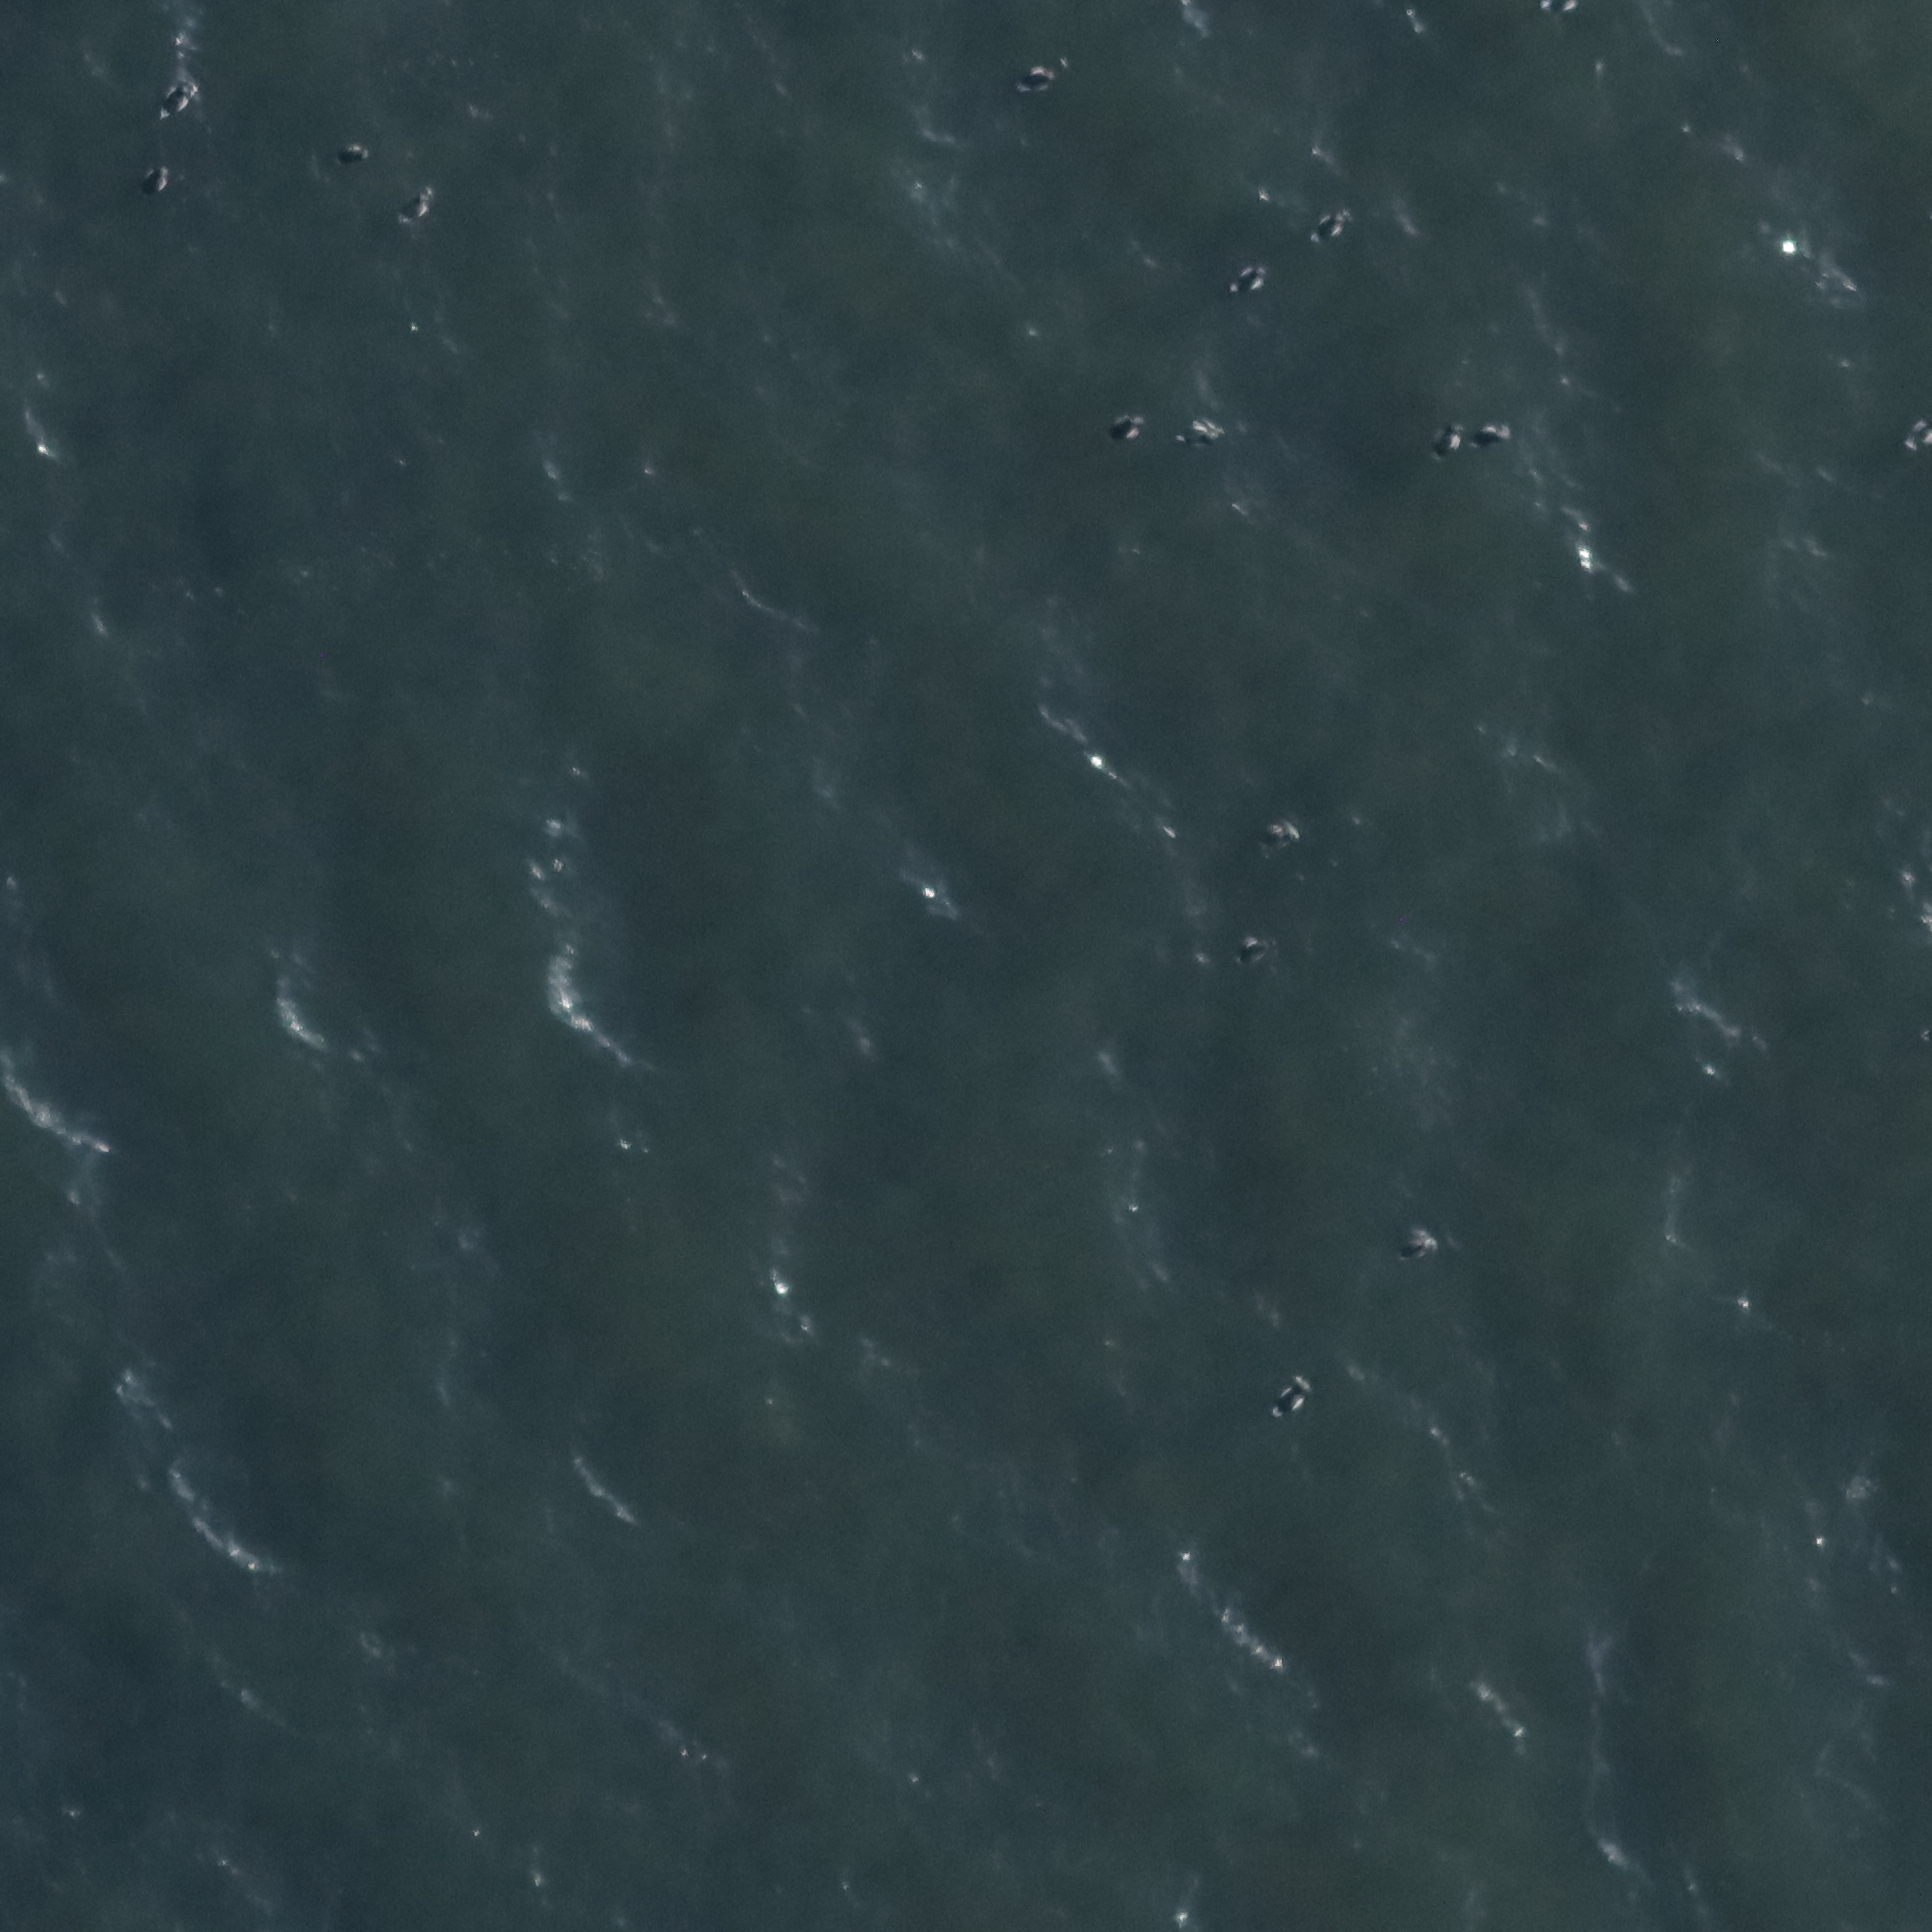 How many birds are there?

17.